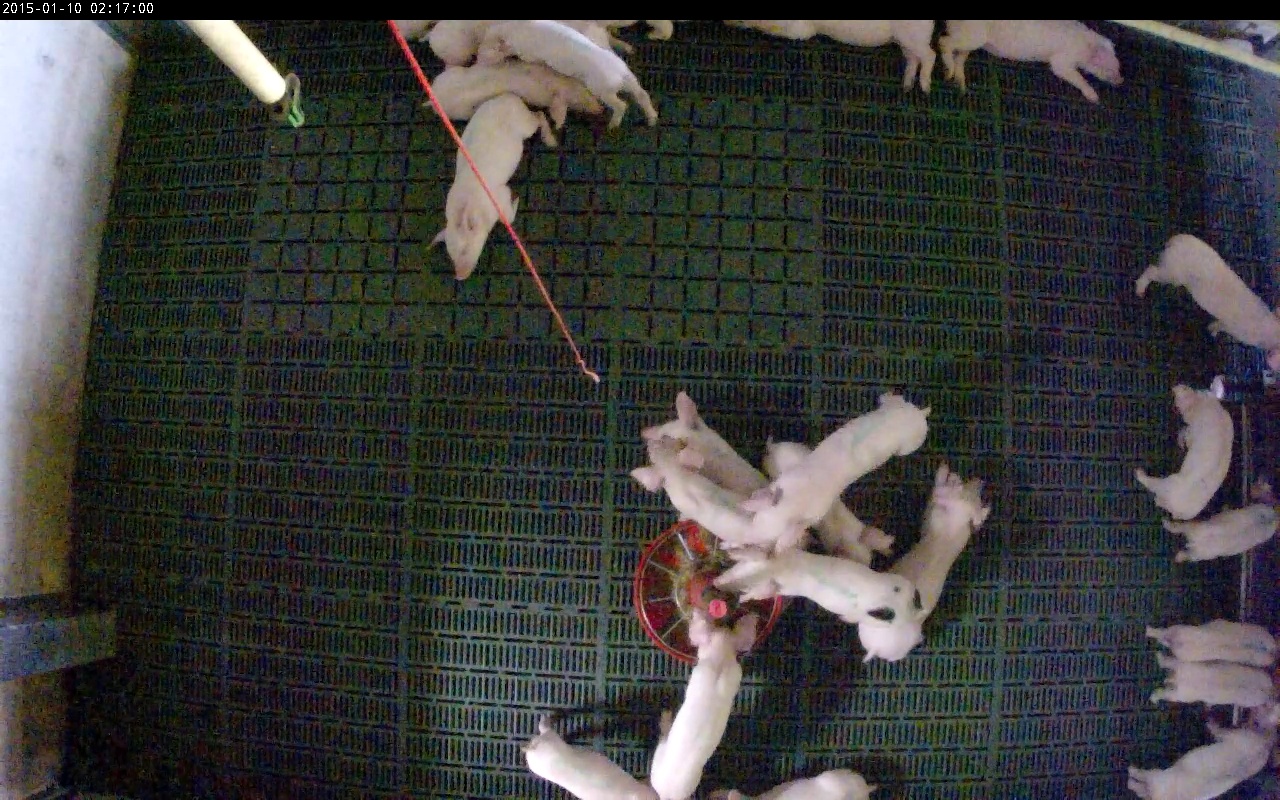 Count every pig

21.